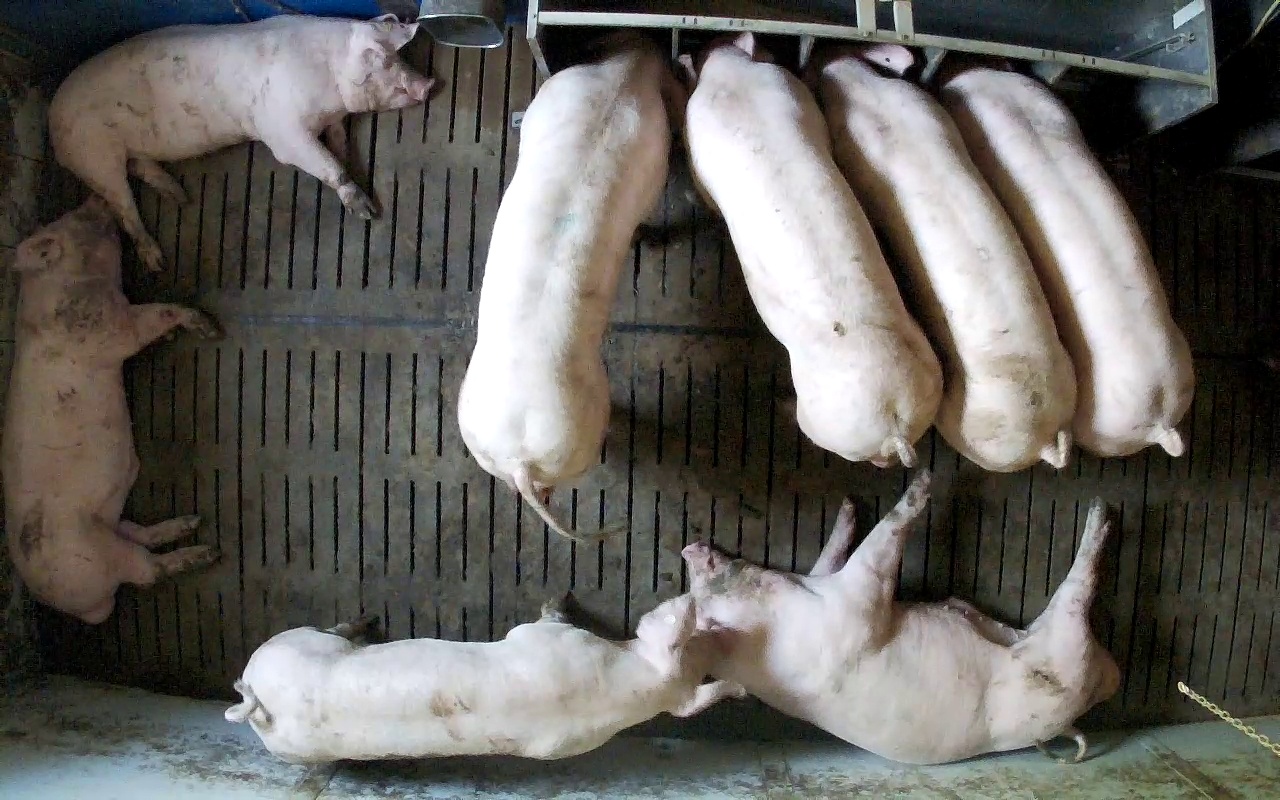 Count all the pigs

8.